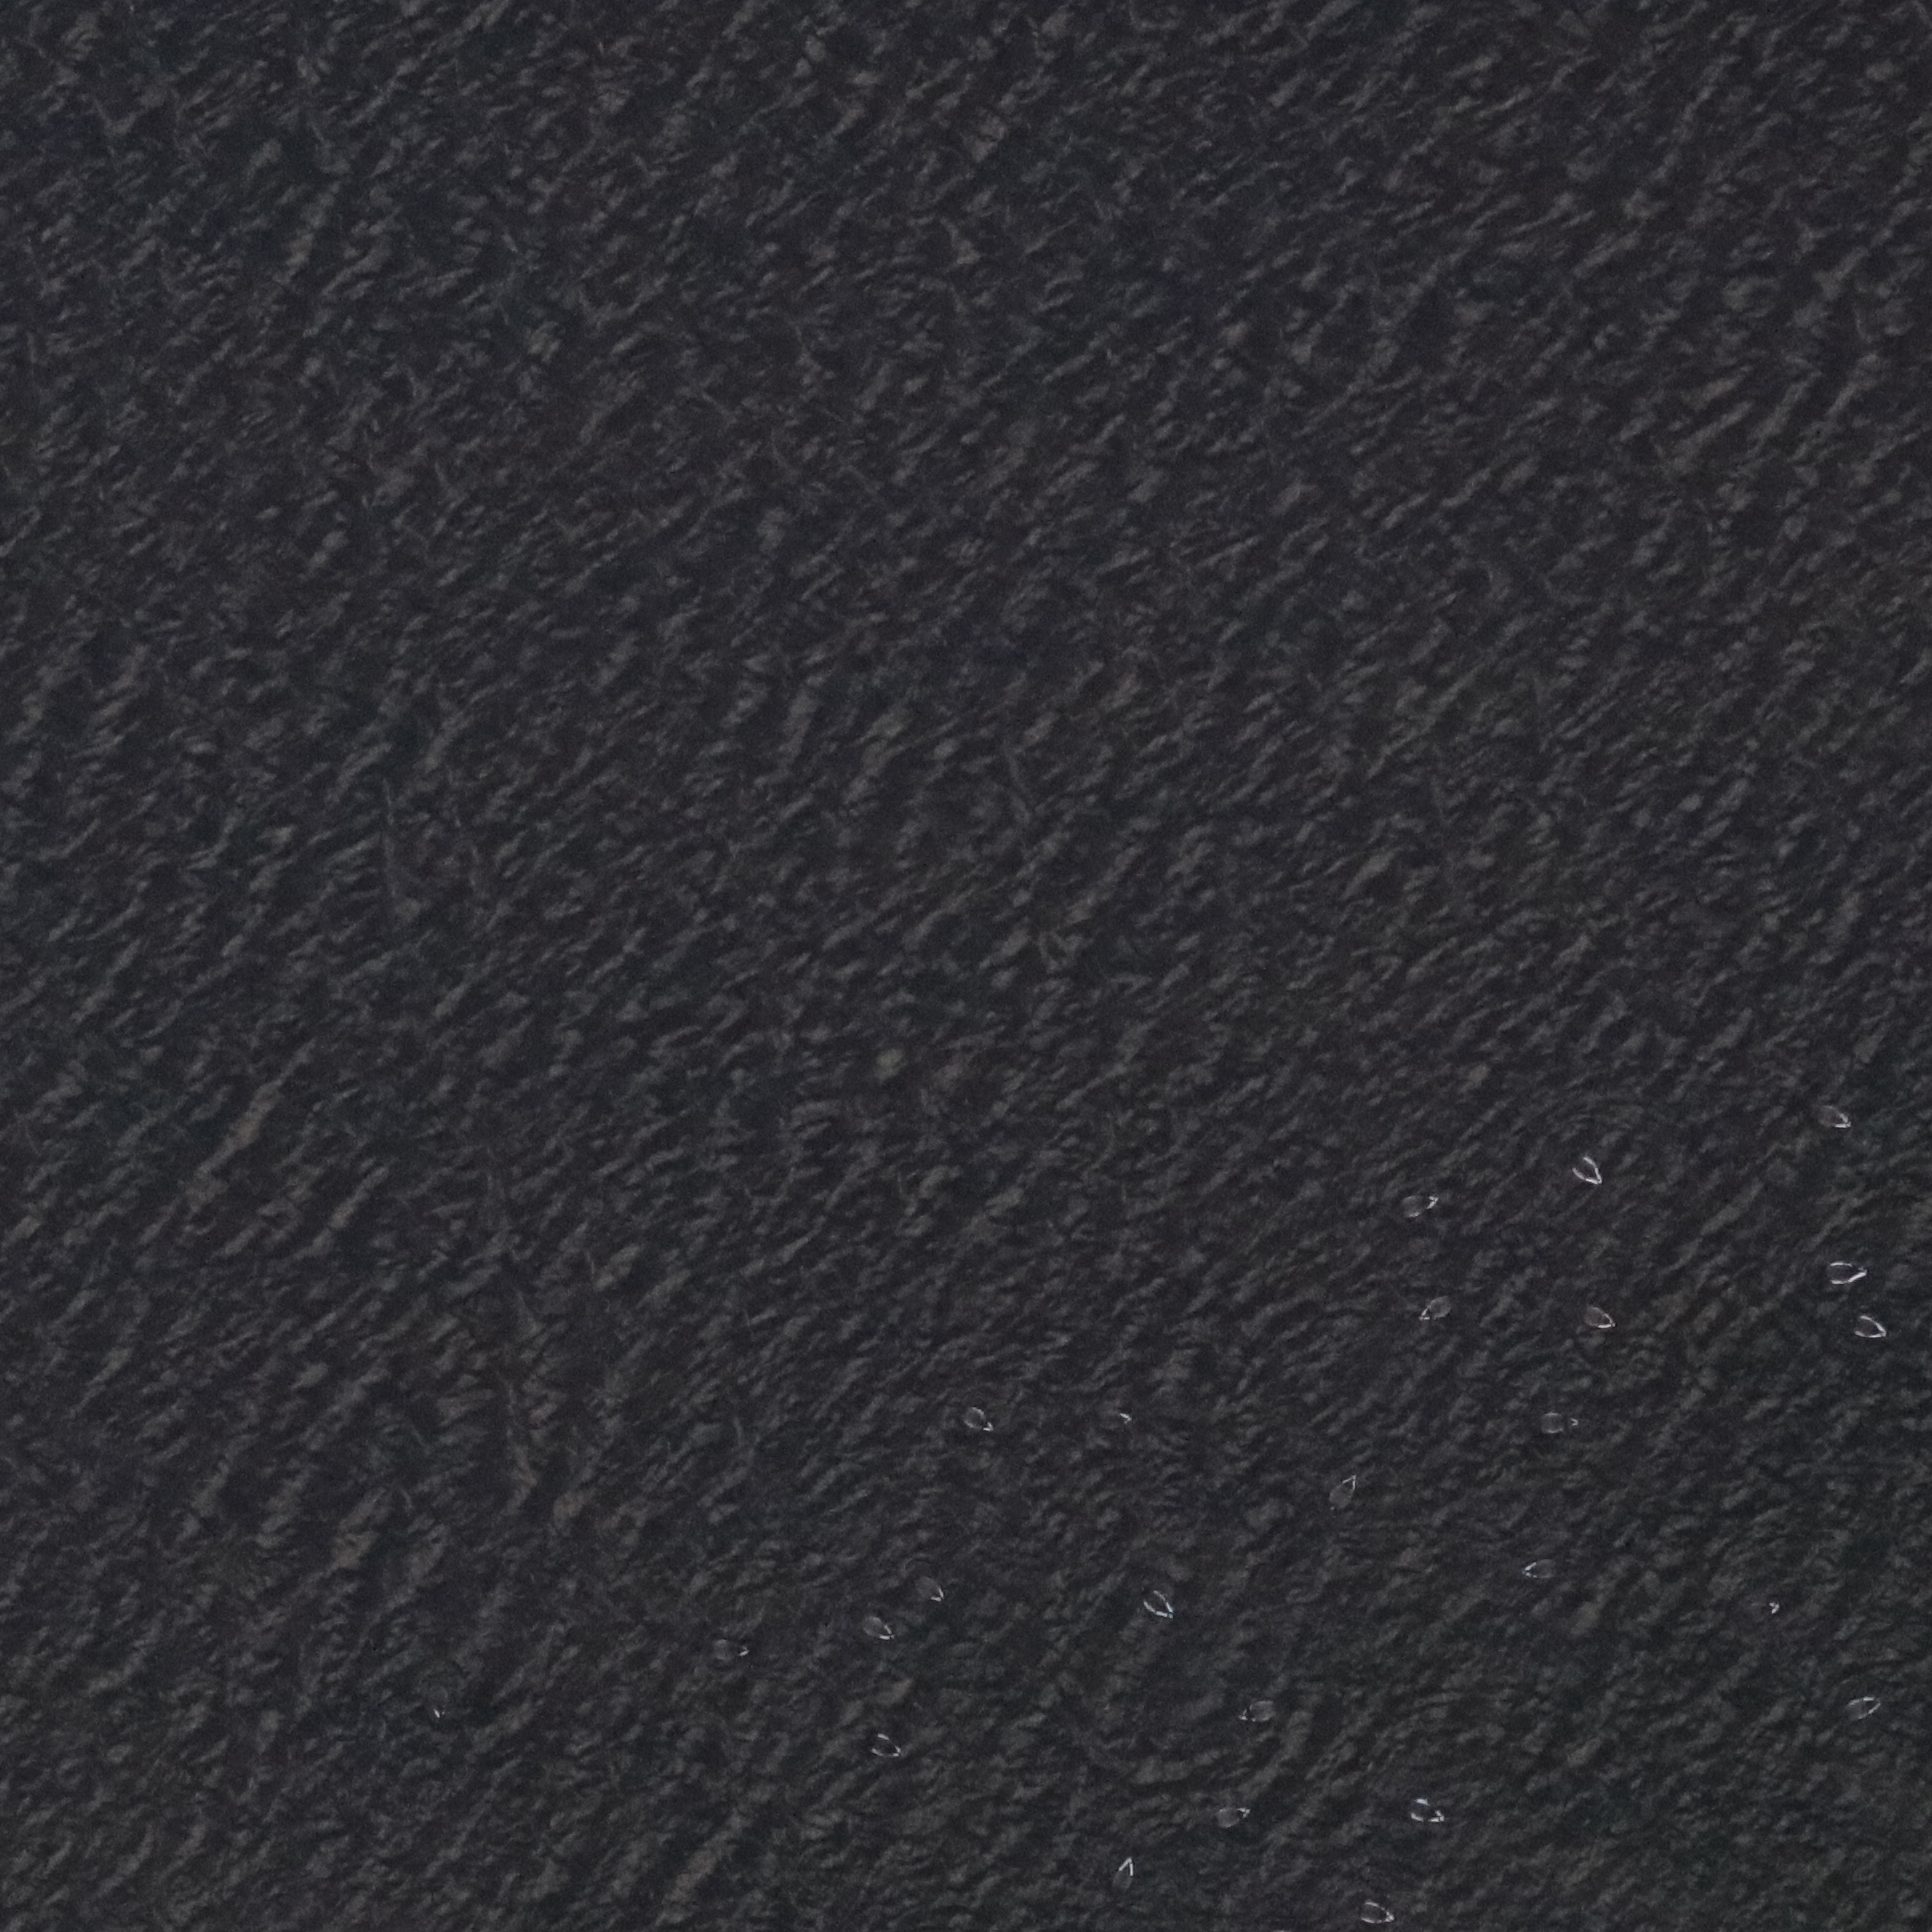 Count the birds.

24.